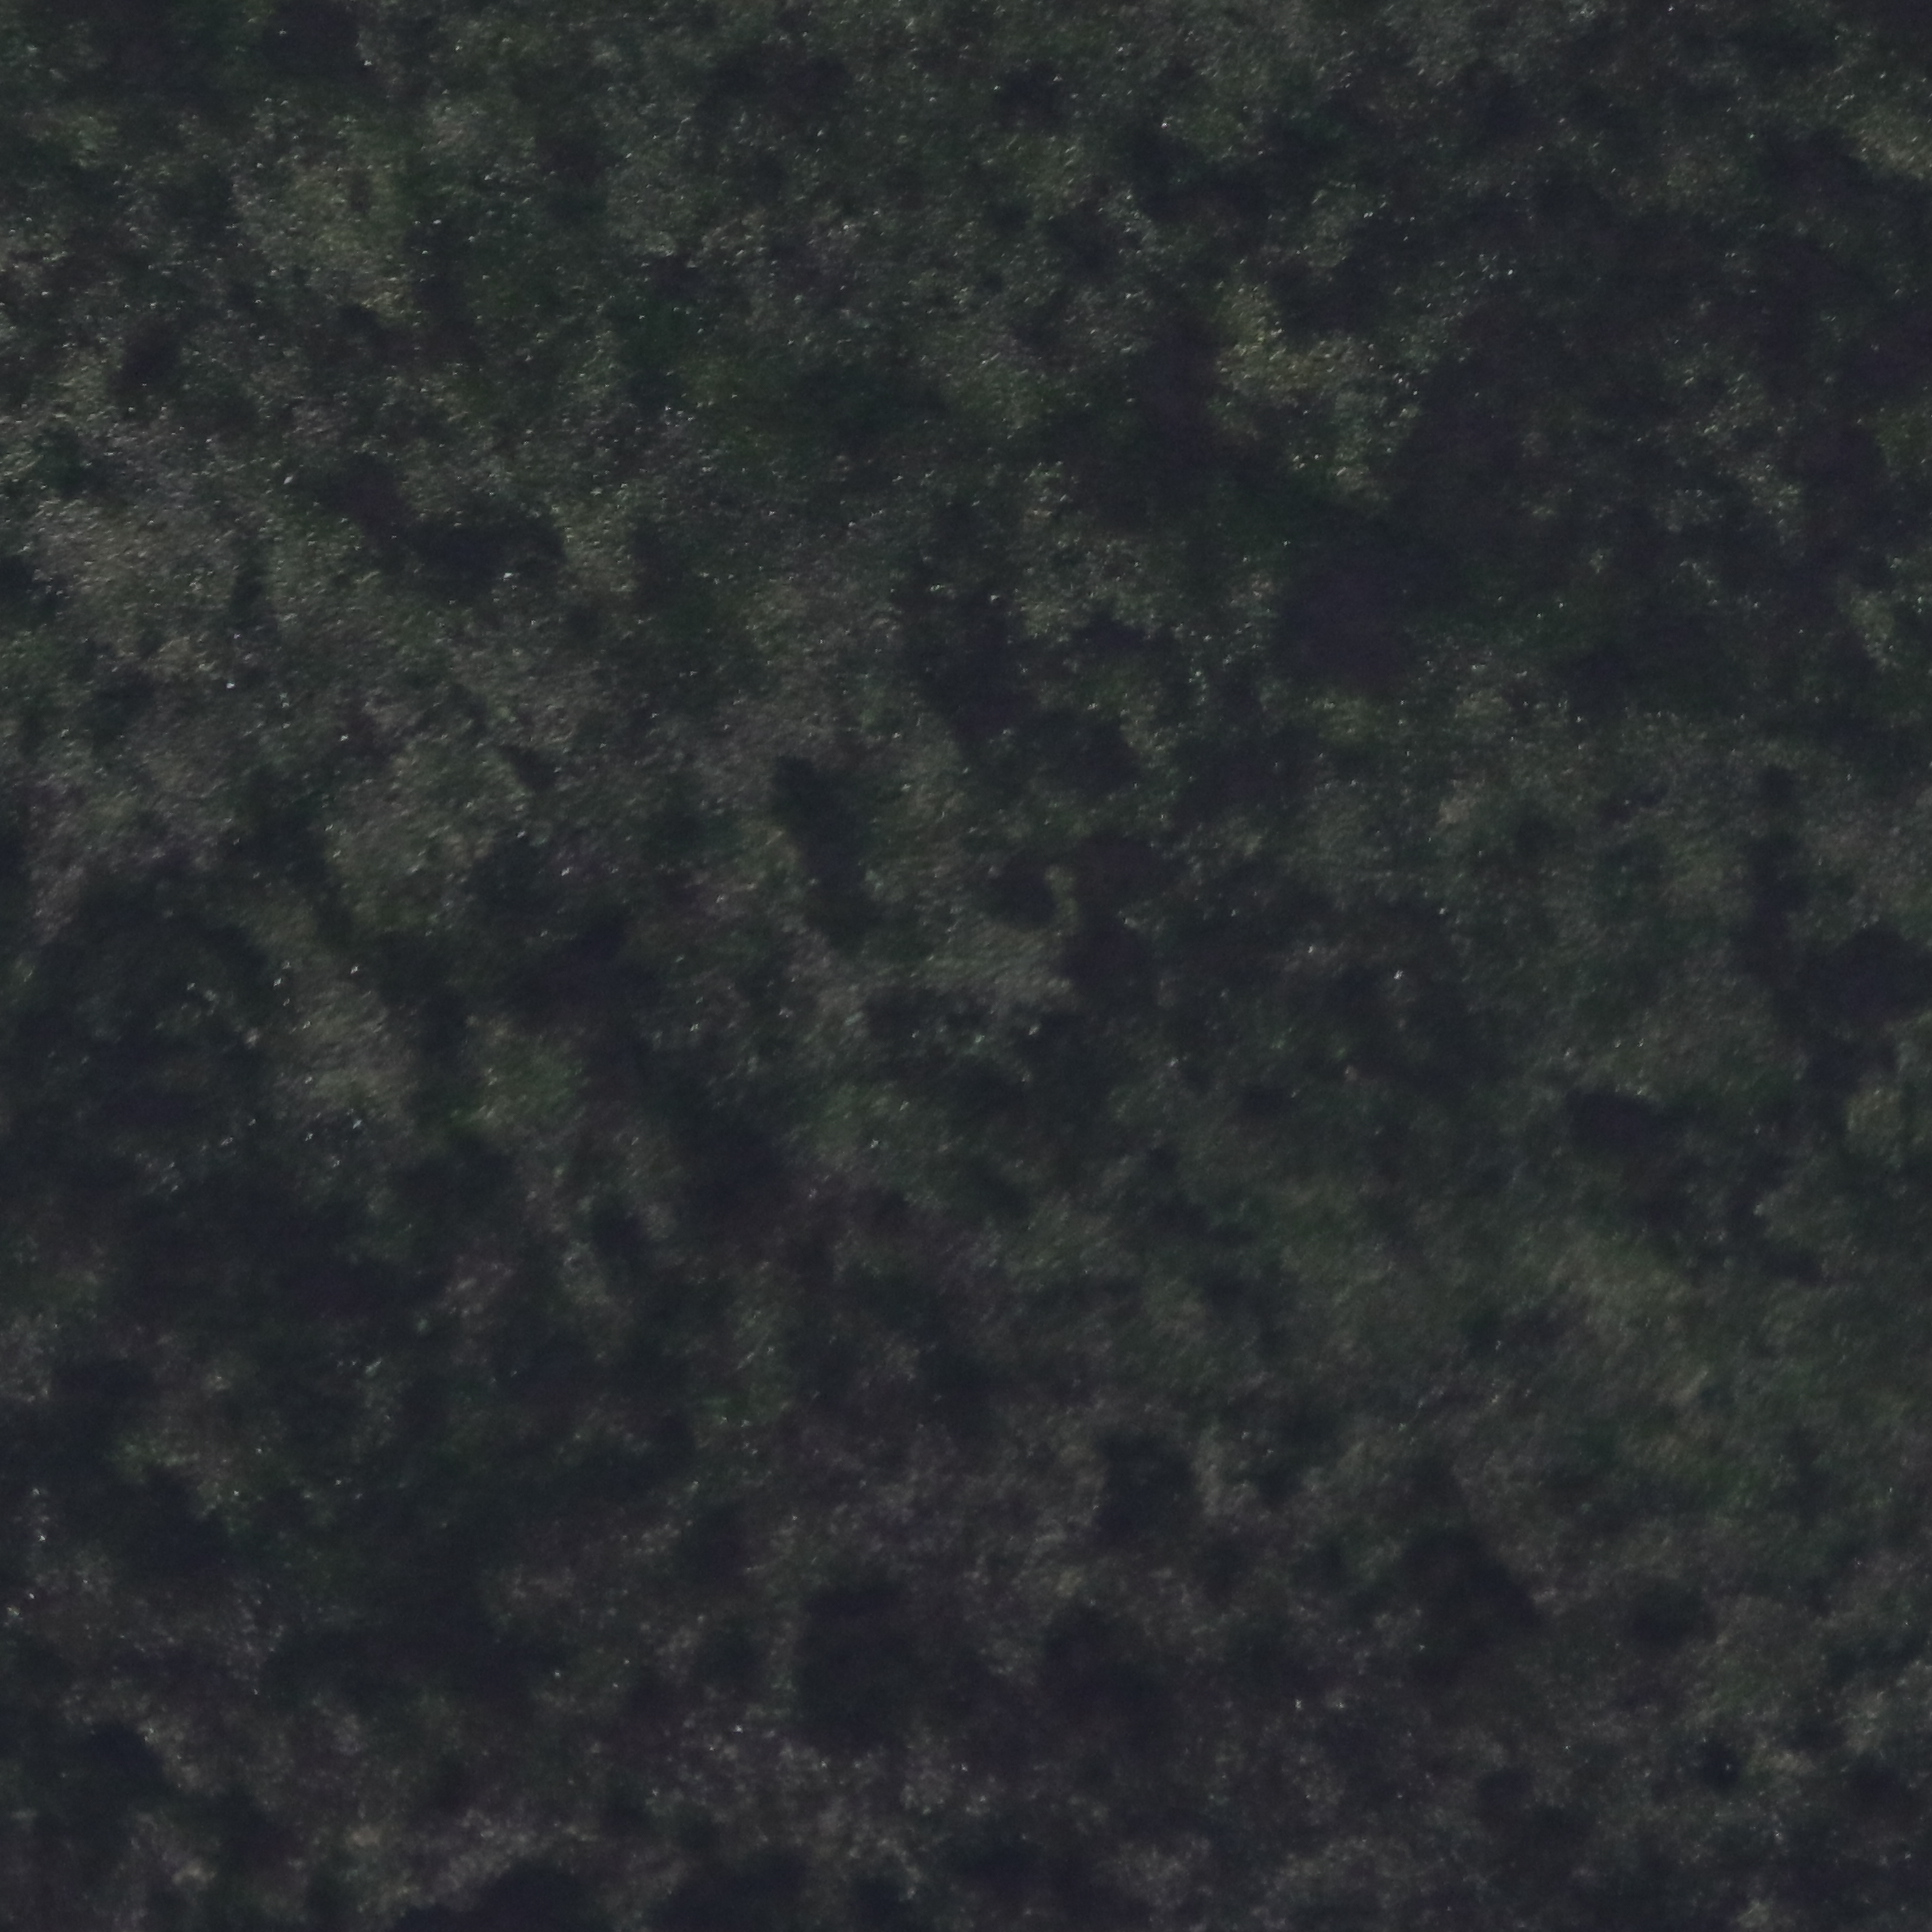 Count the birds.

0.